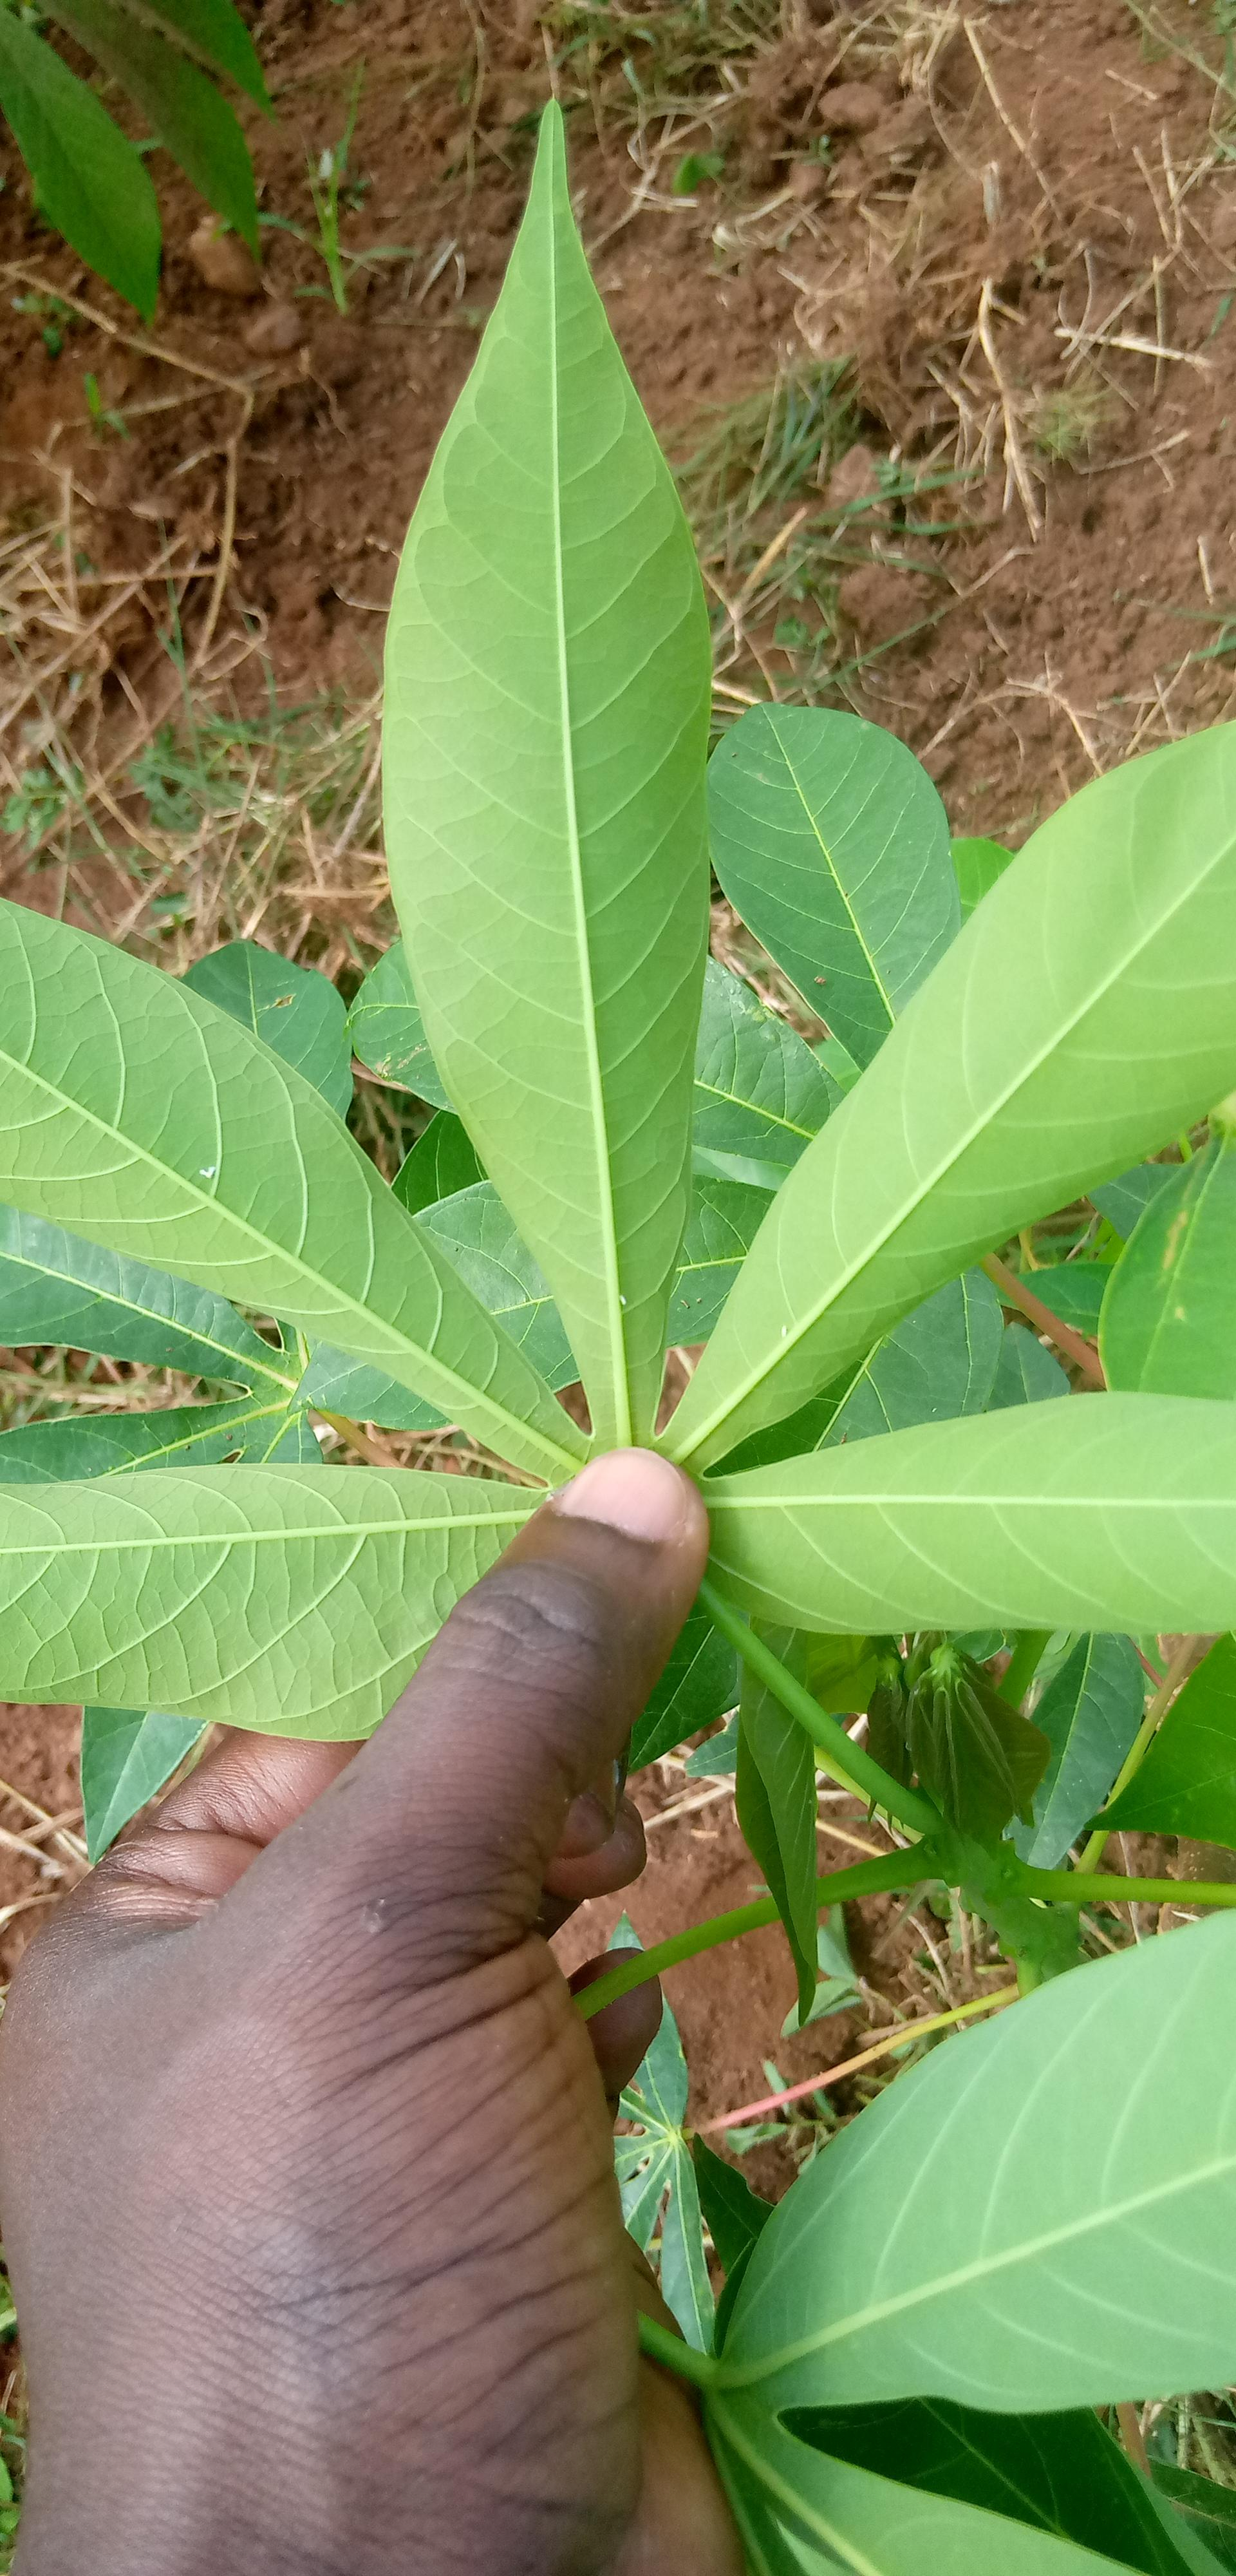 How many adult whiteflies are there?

3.